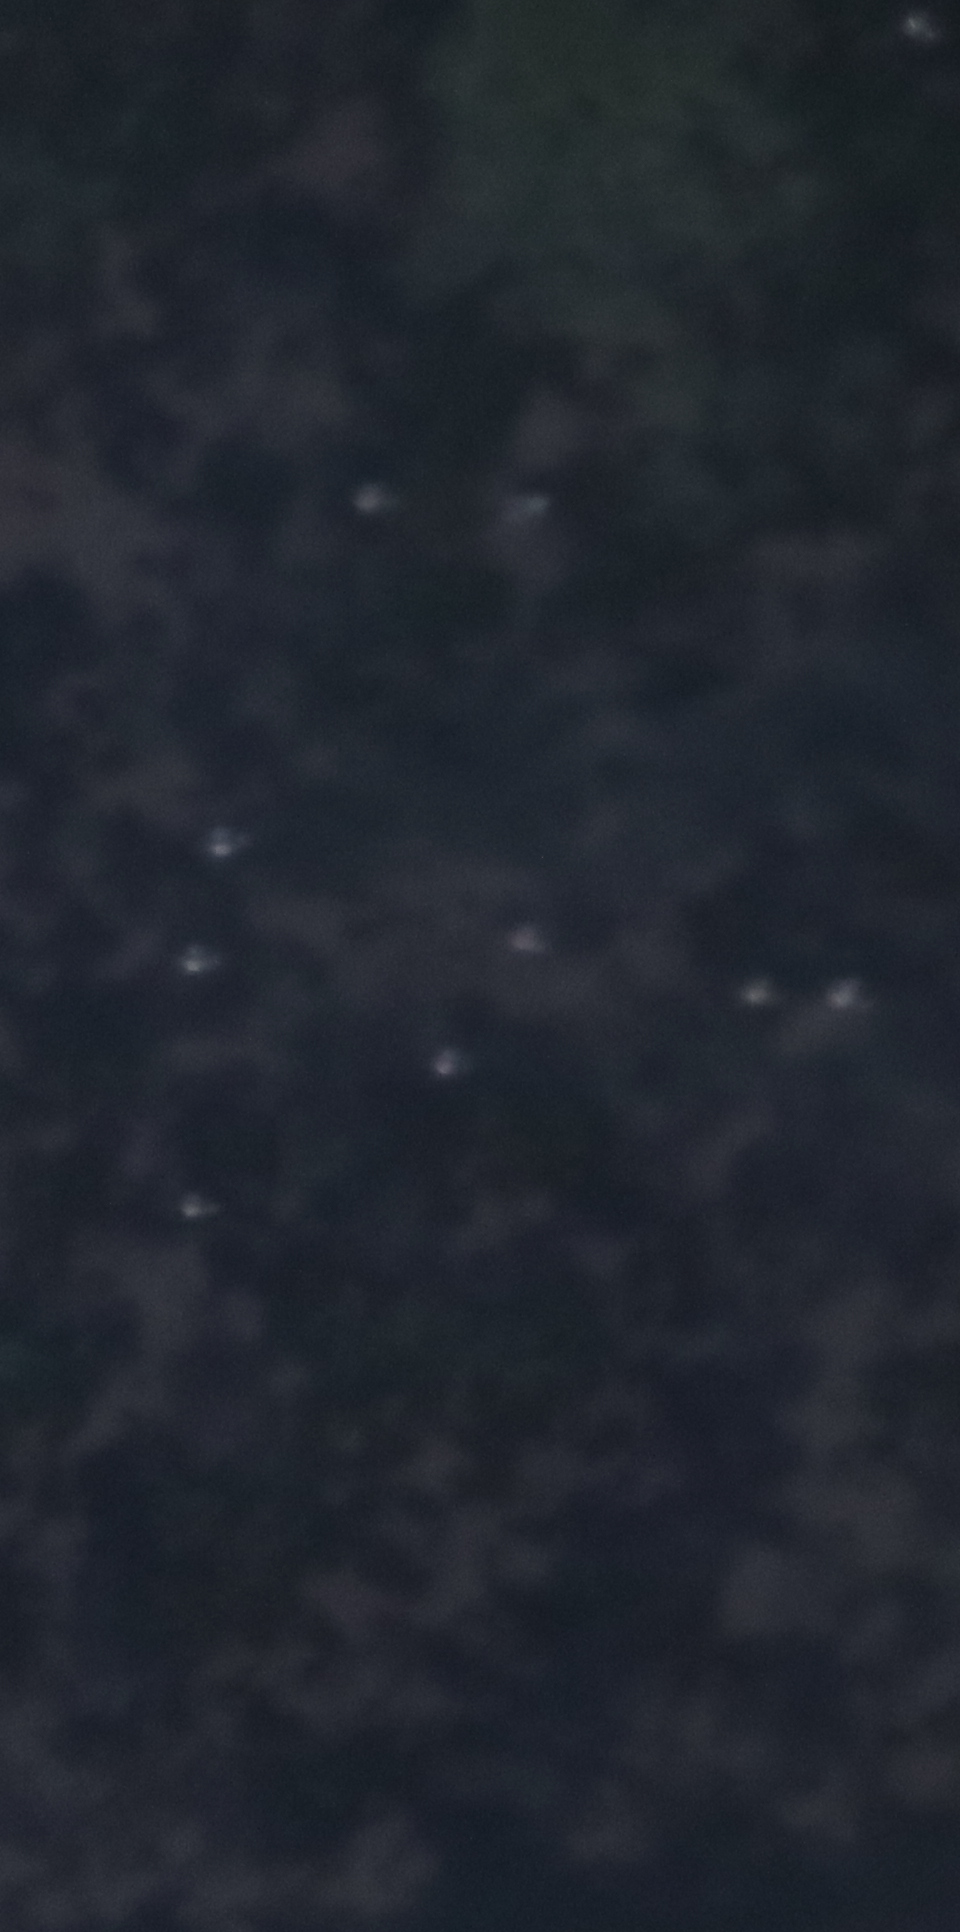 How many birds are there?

10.